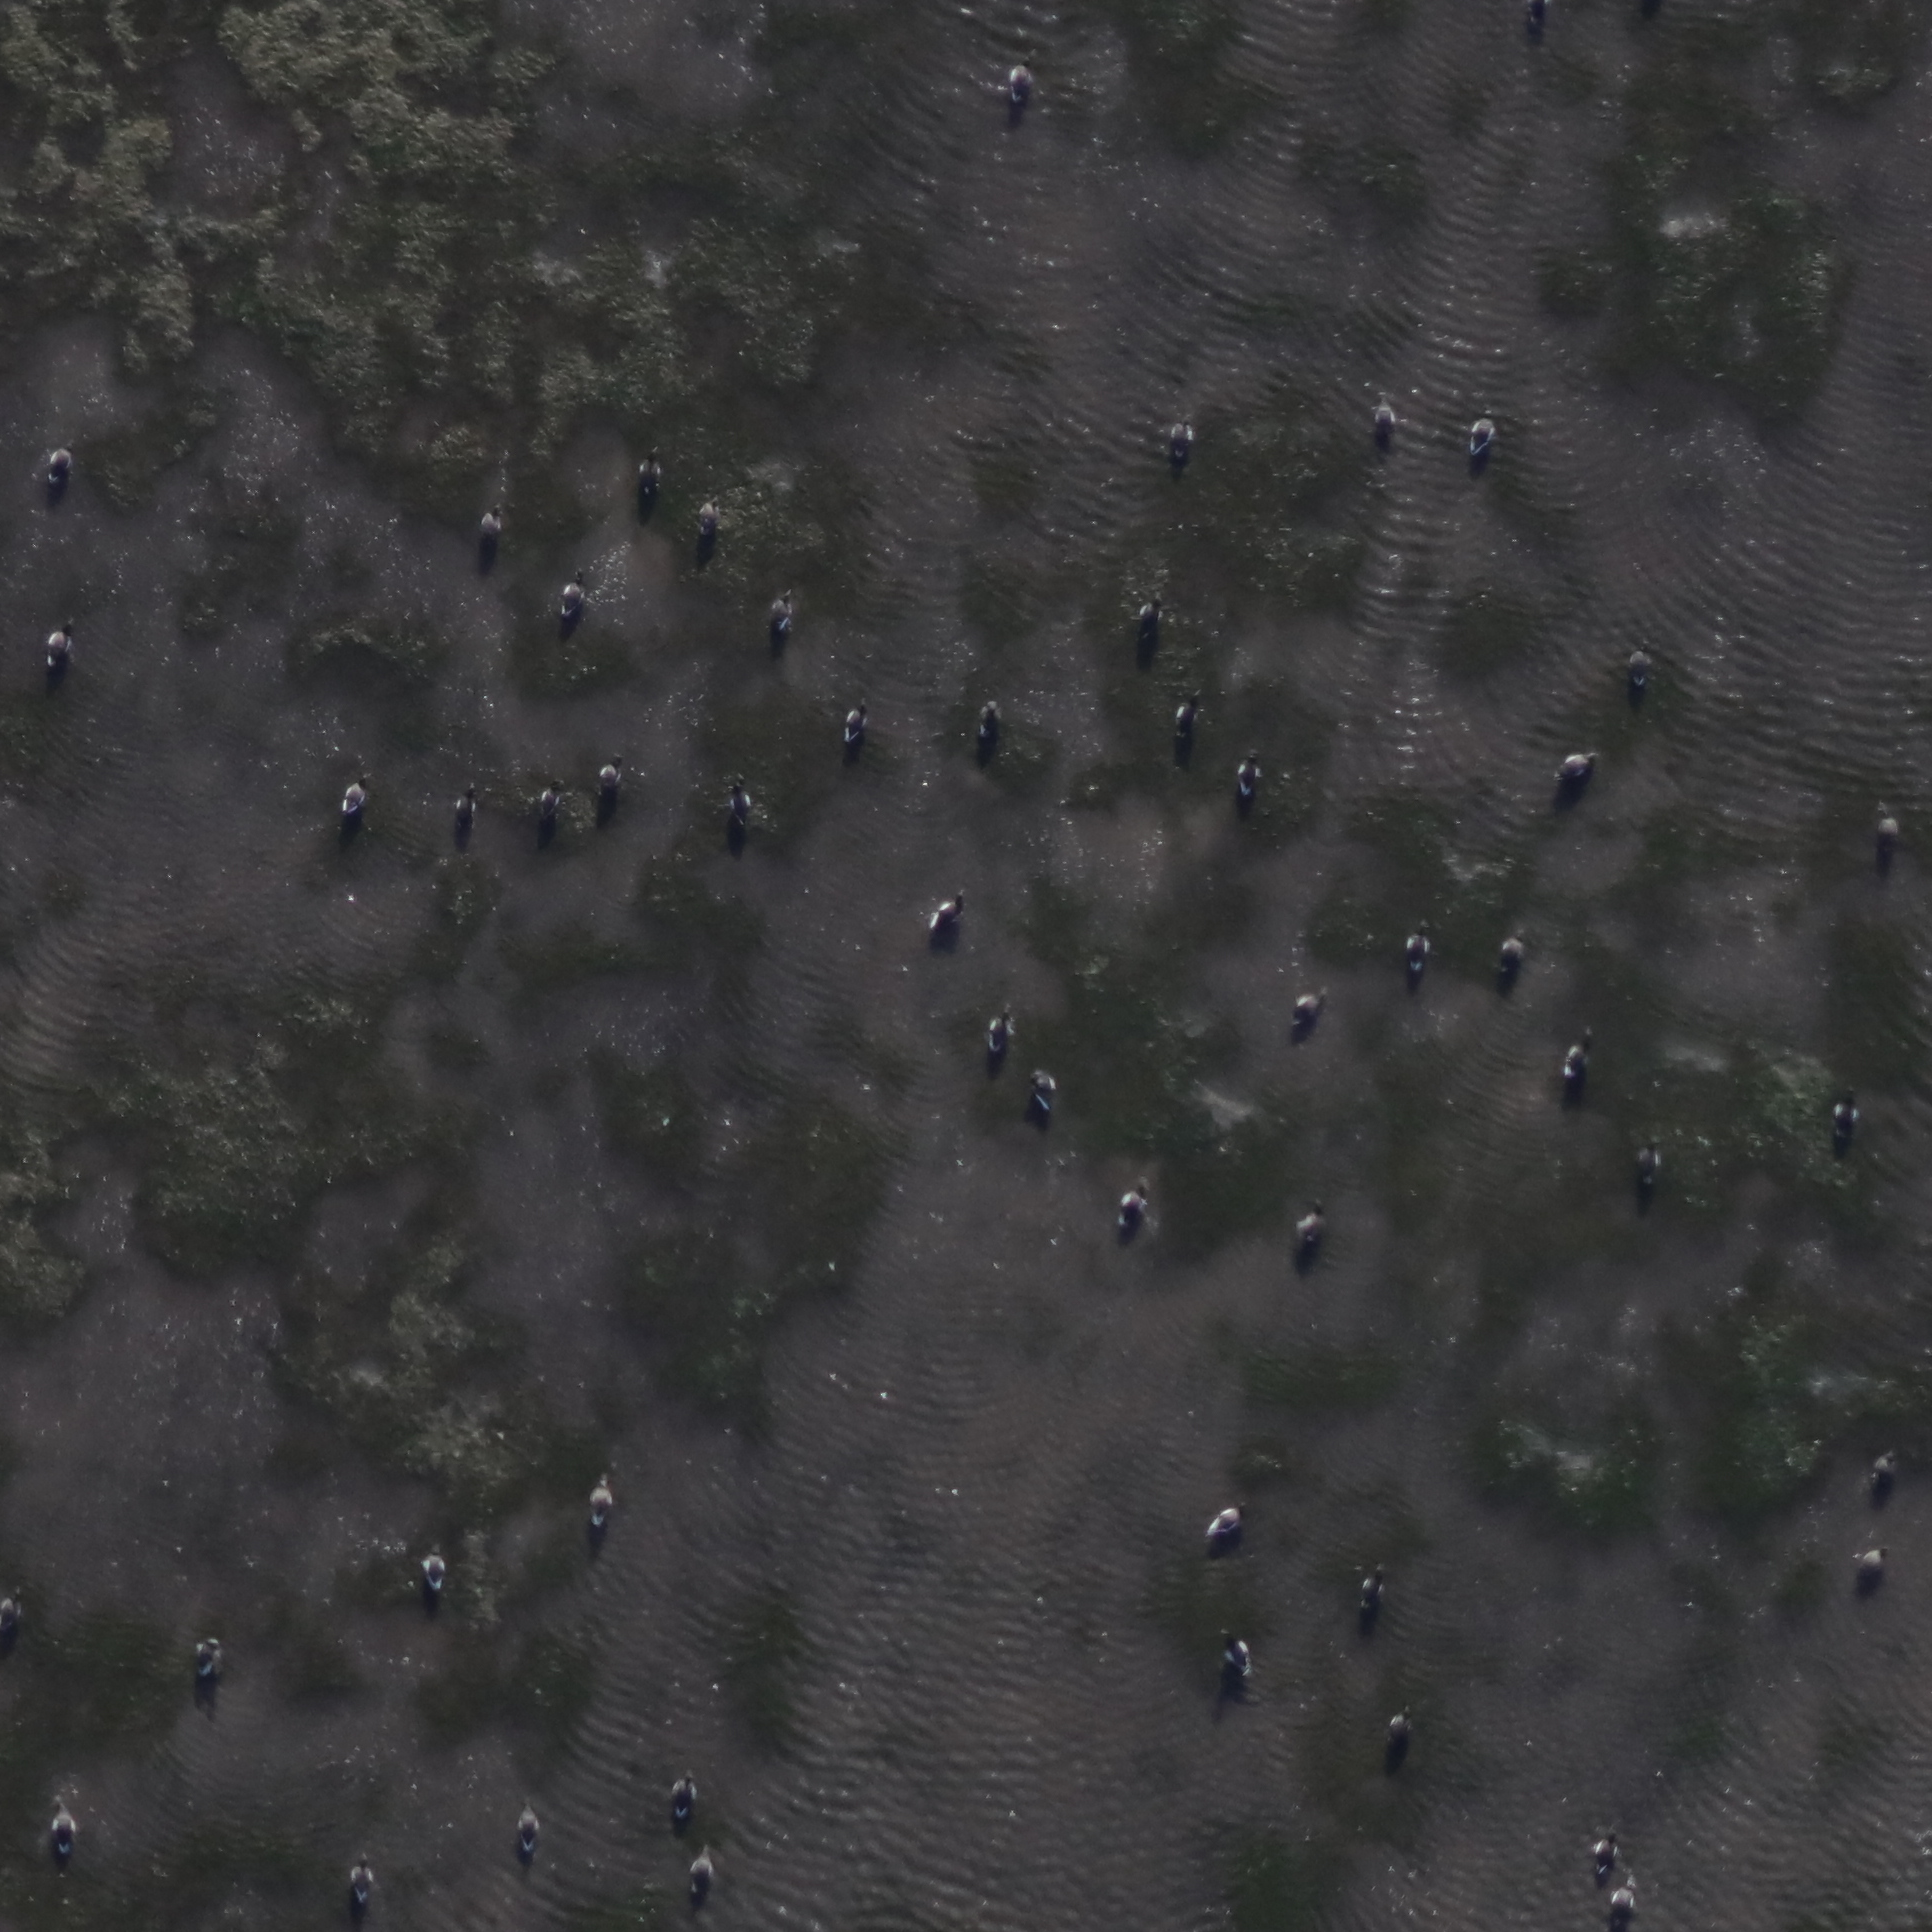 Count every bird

52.